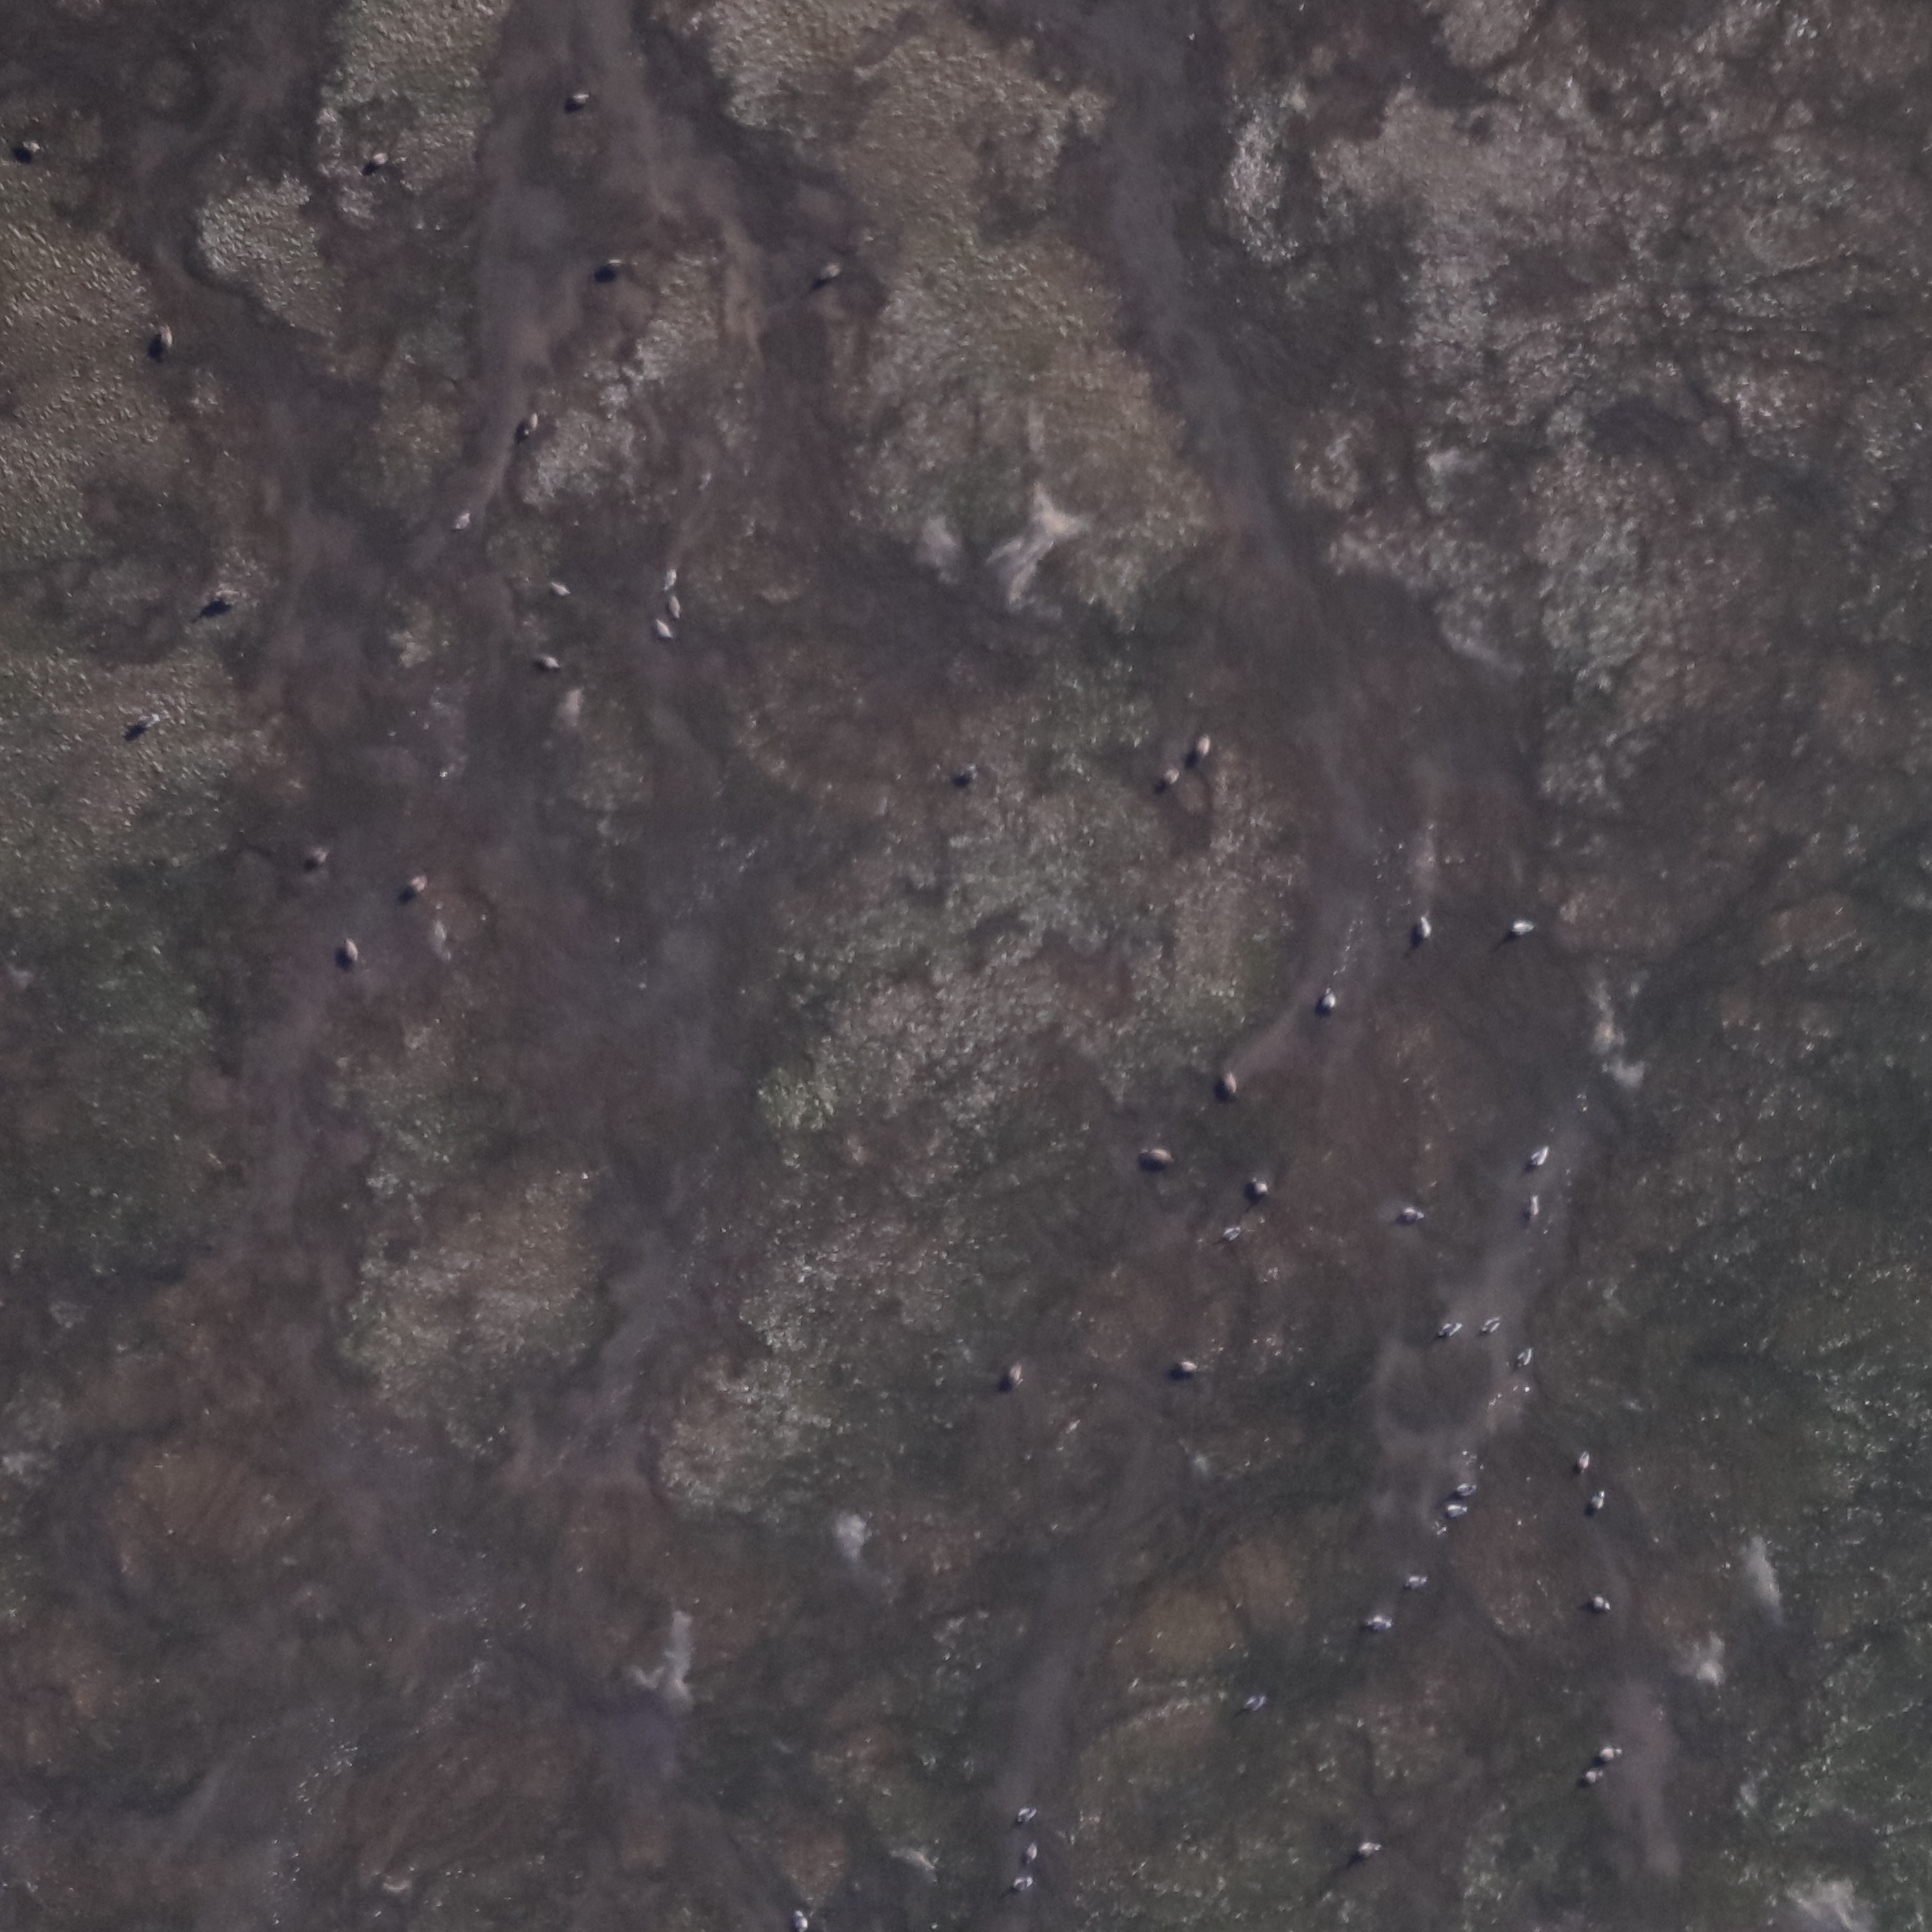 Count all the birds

51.